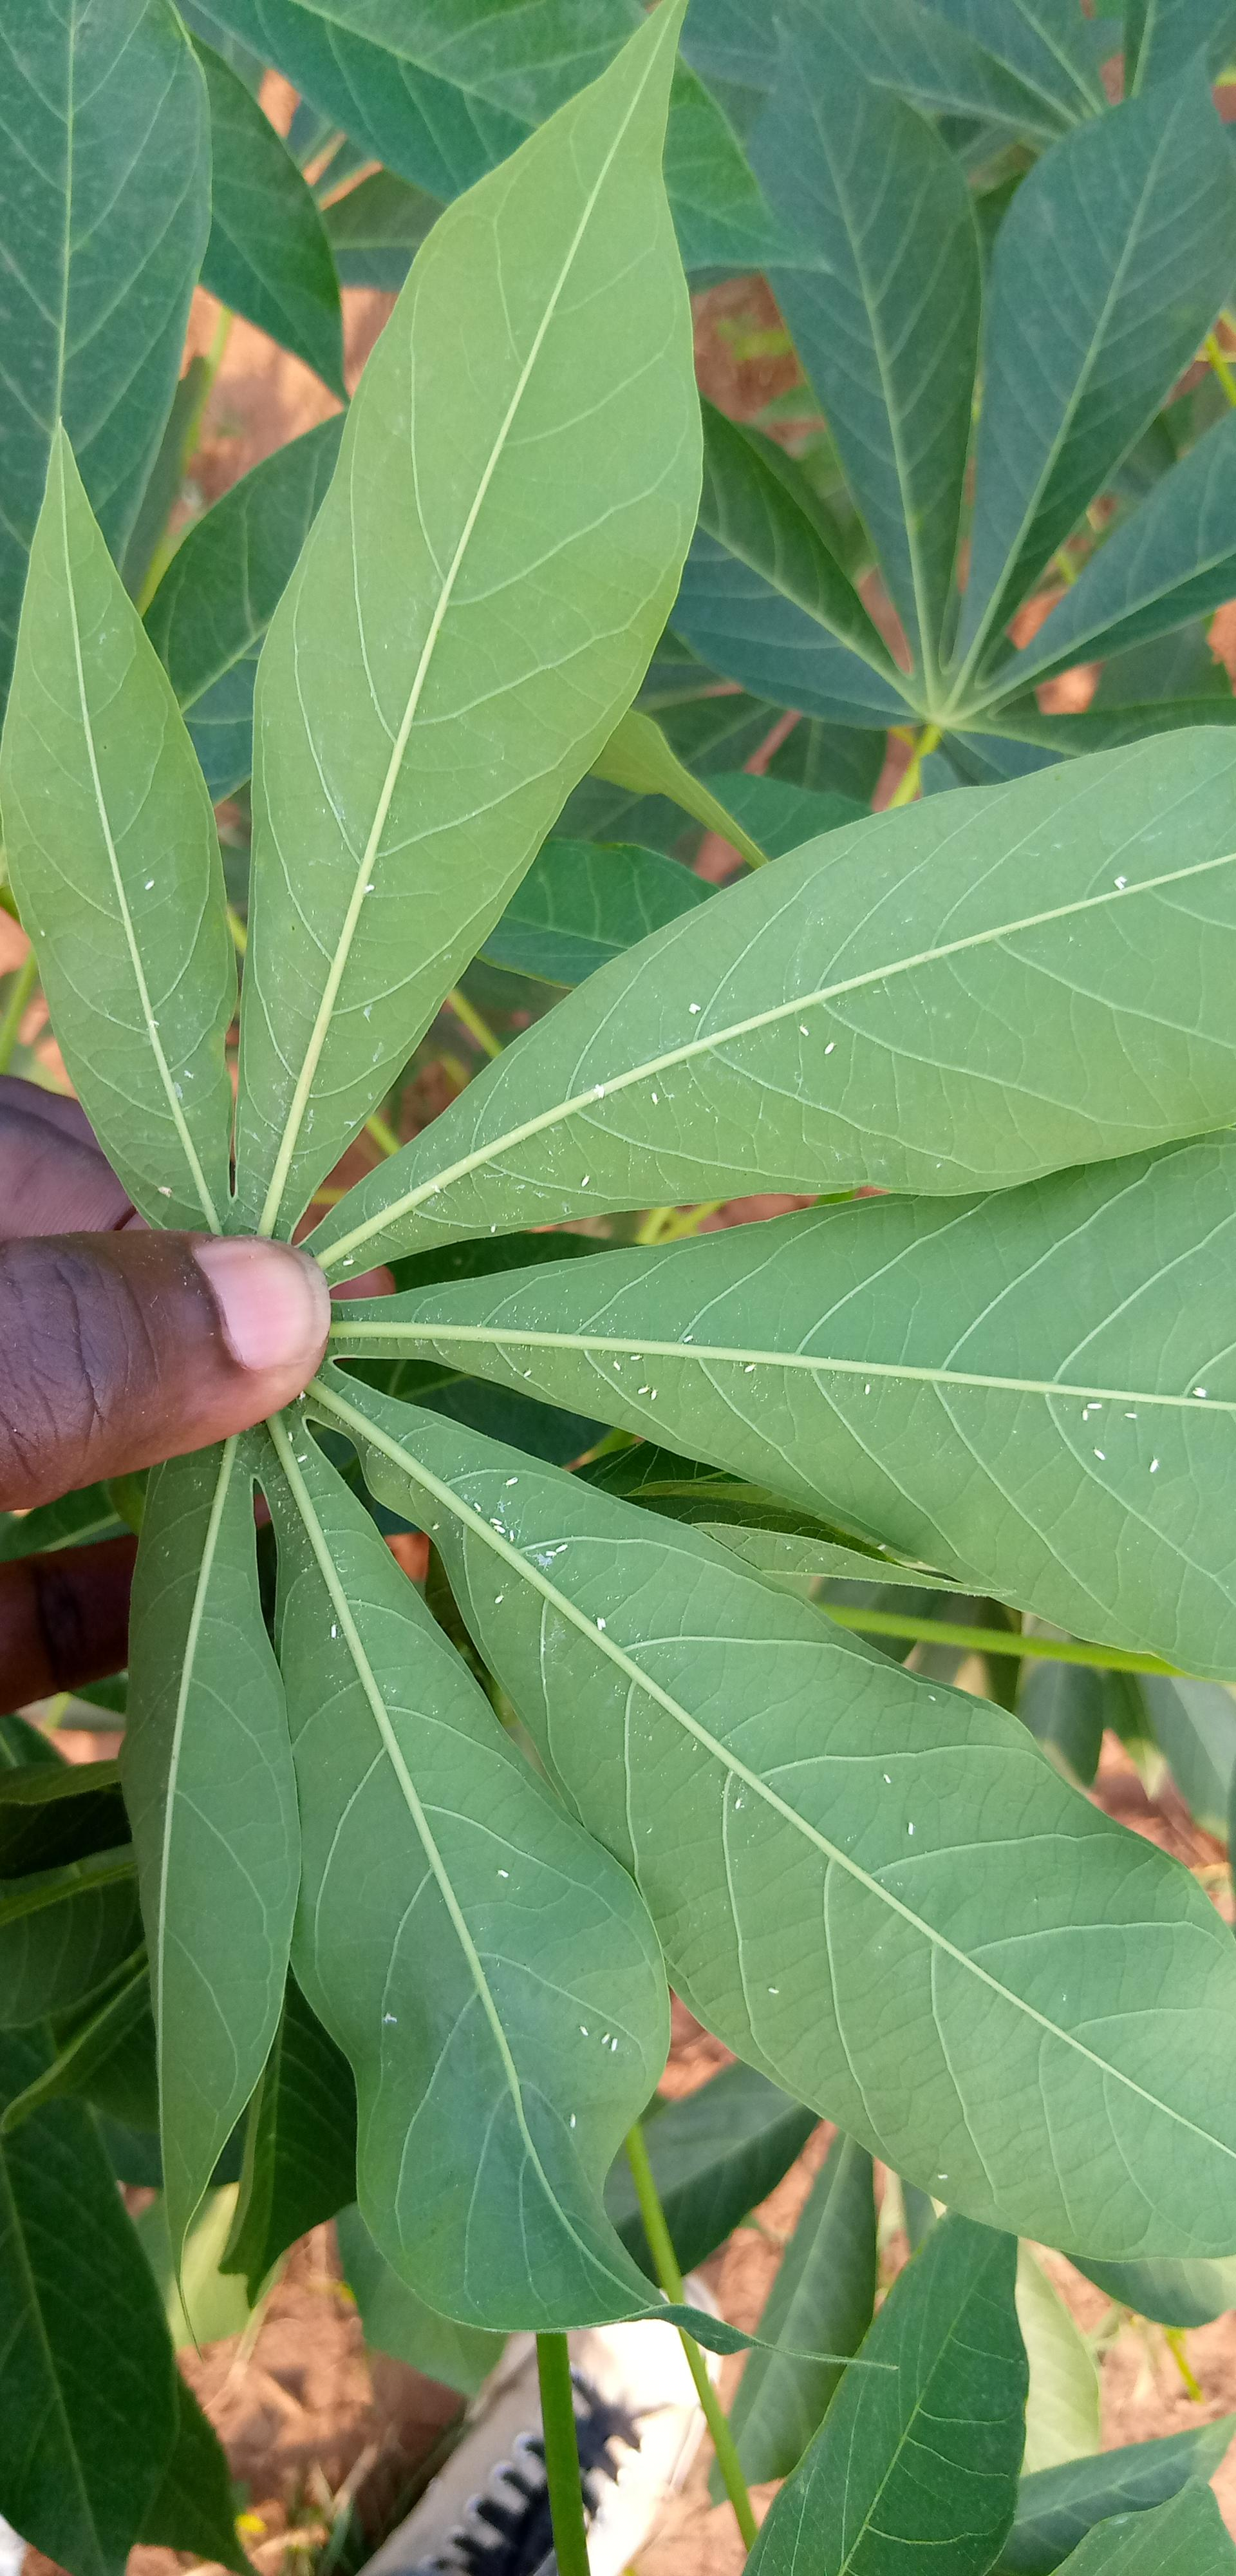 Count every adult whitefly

53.